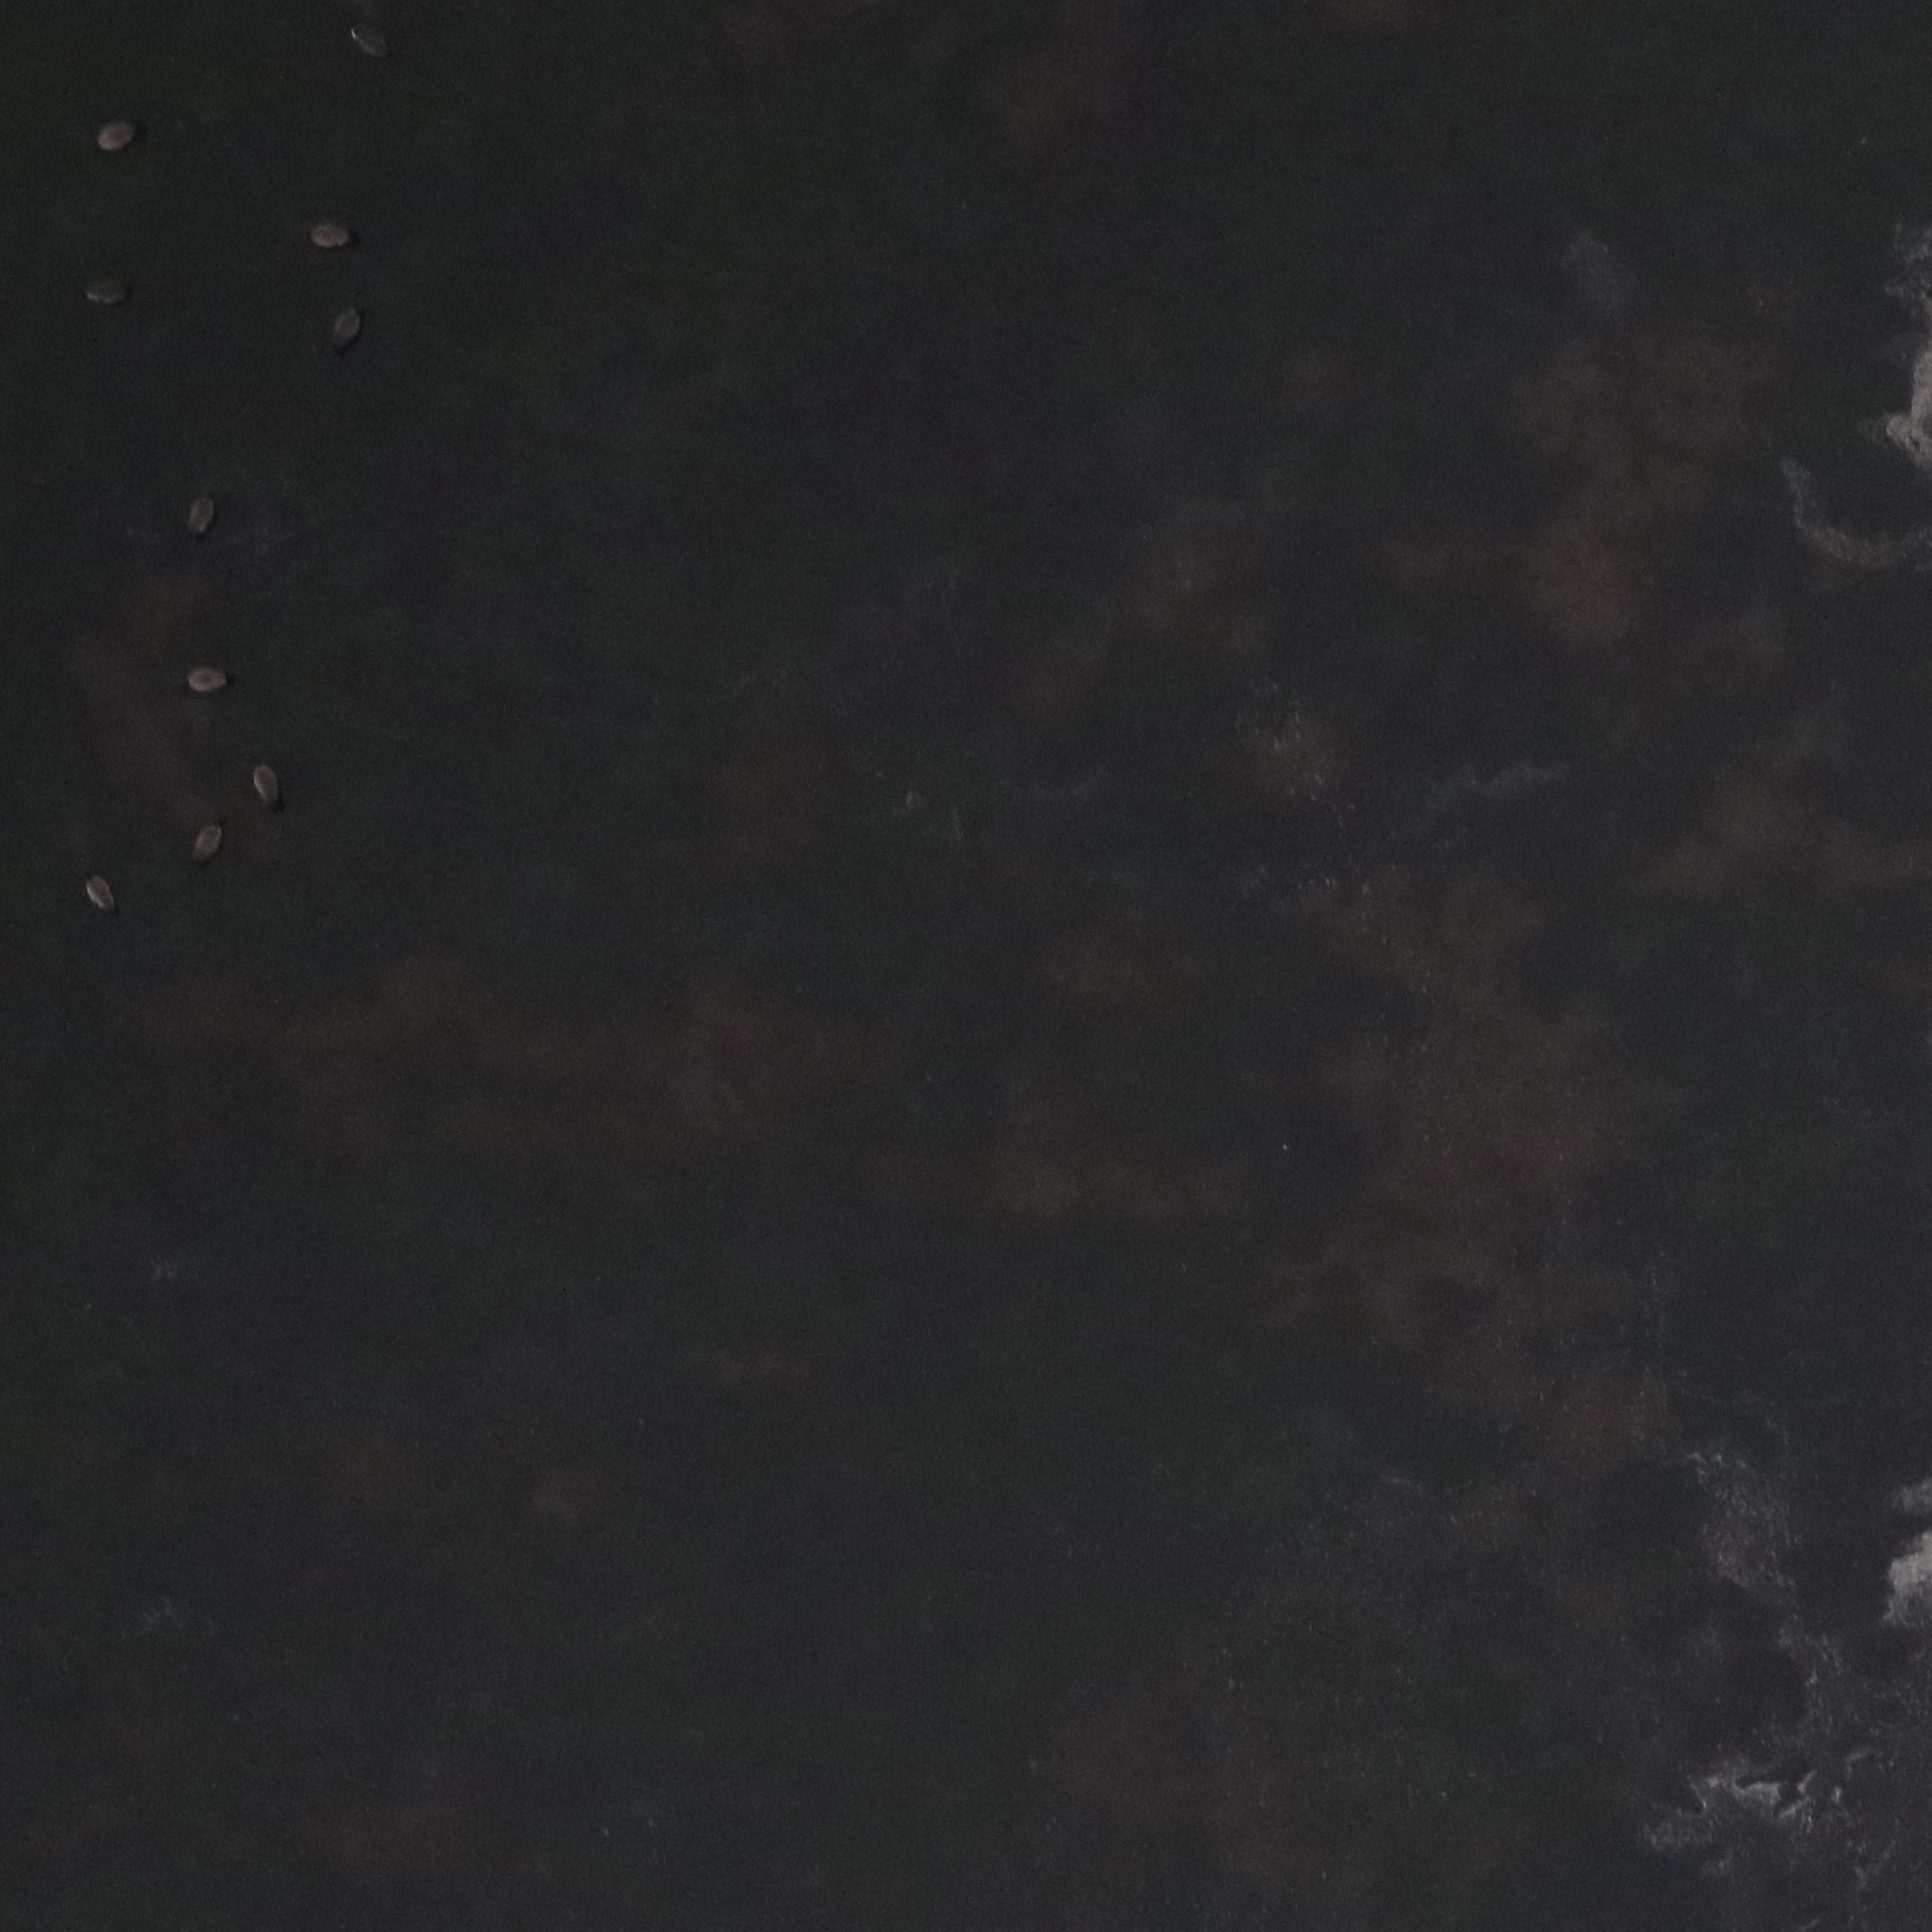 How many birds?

10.